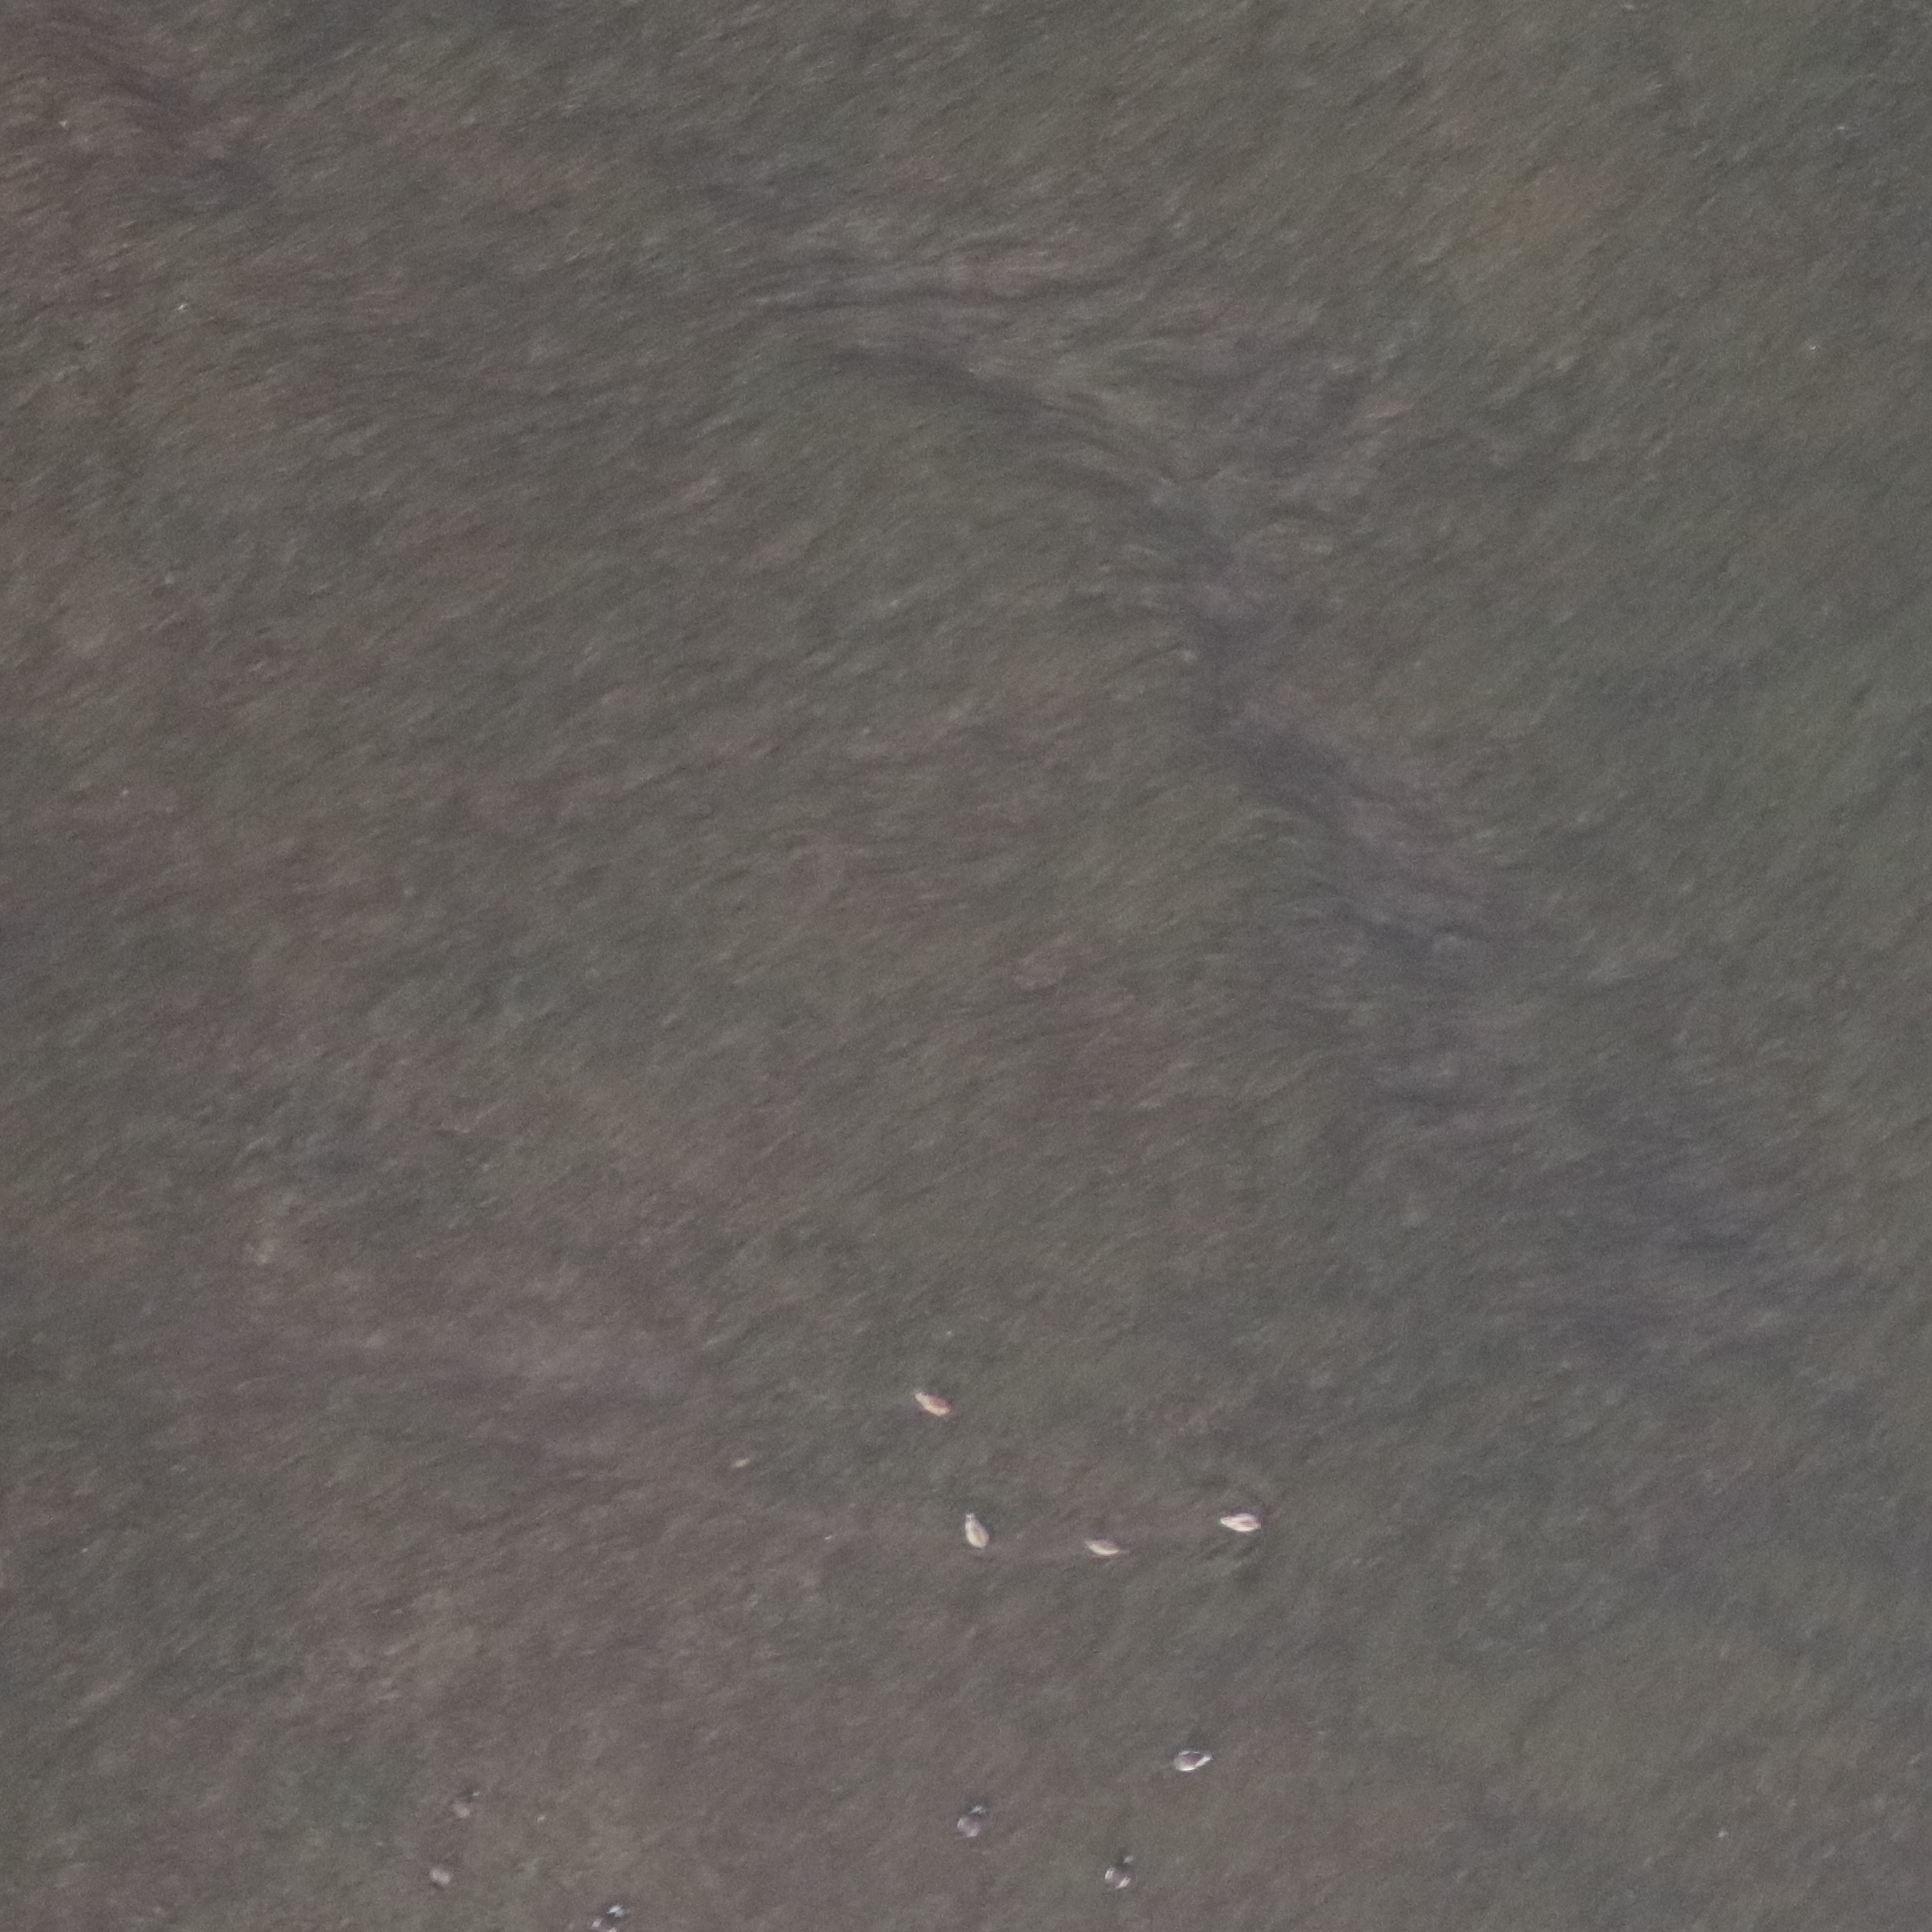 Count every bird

10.